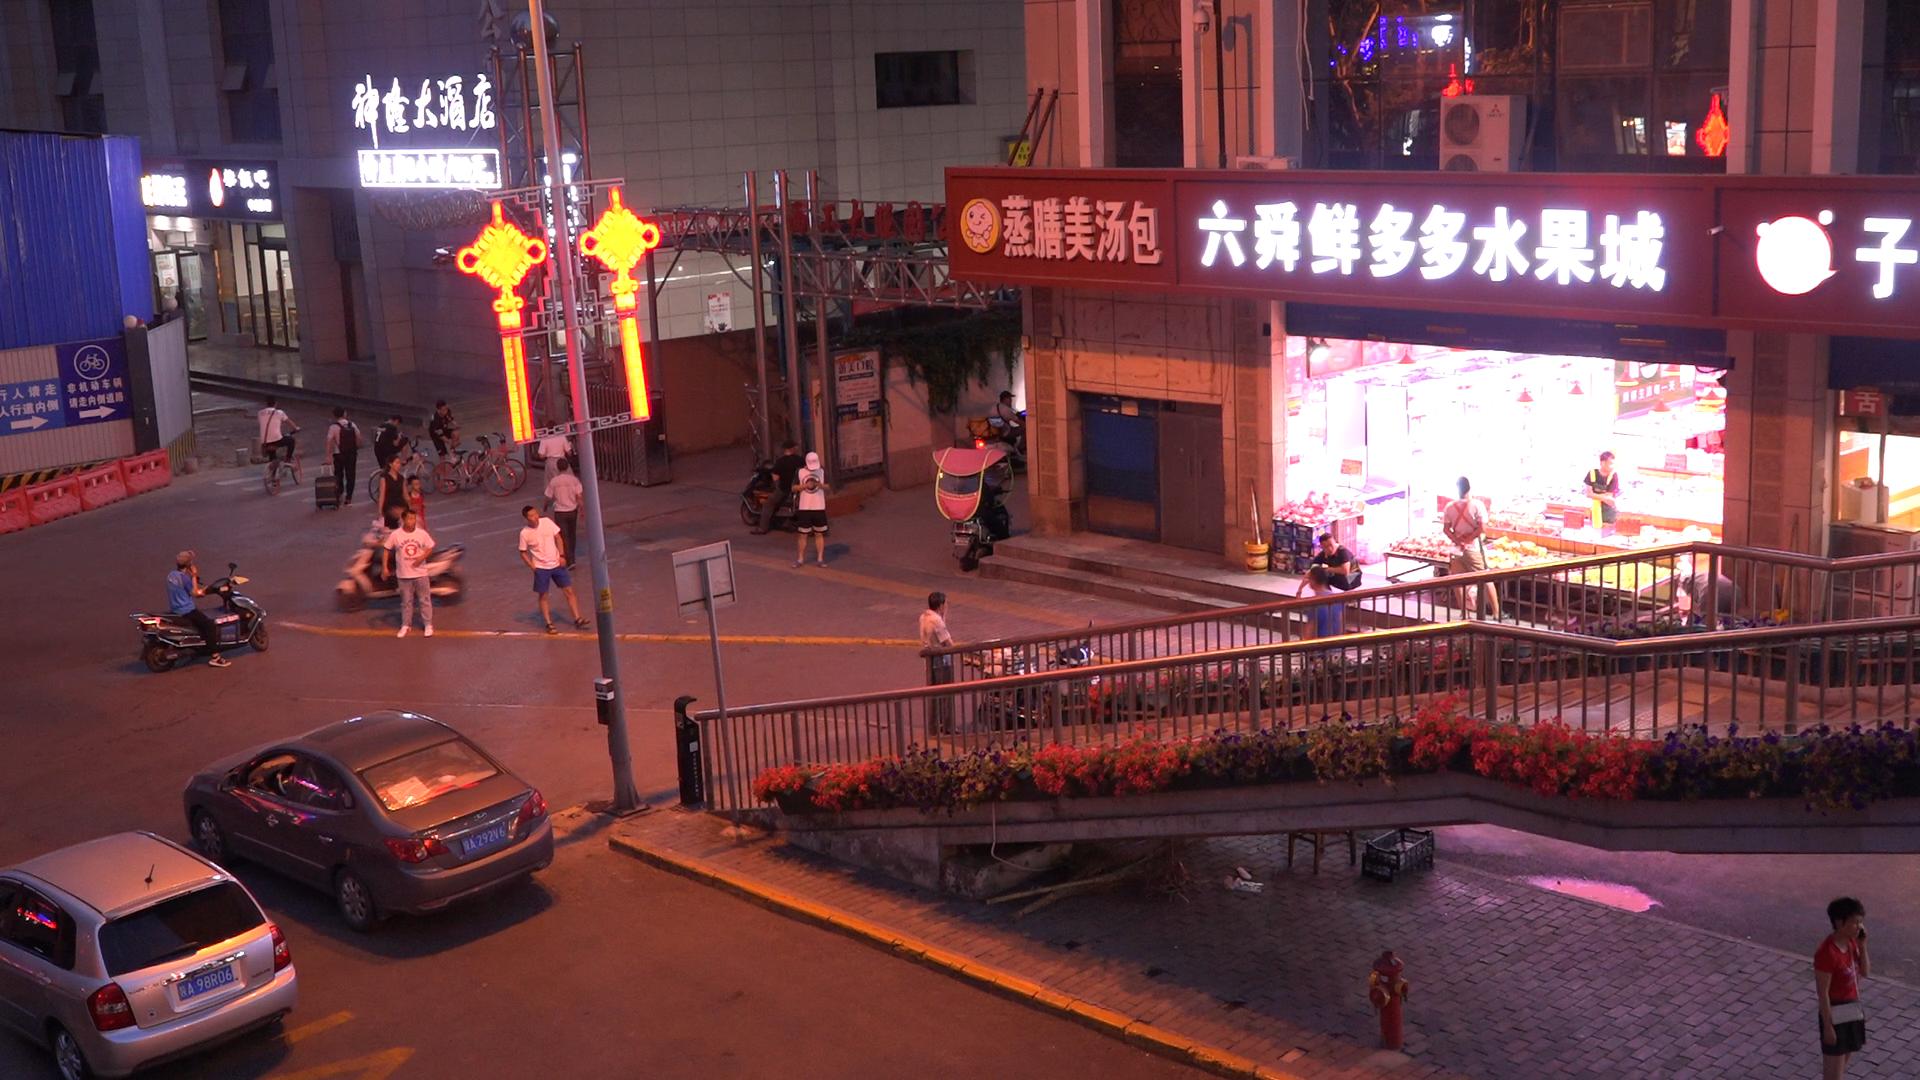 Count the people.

22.